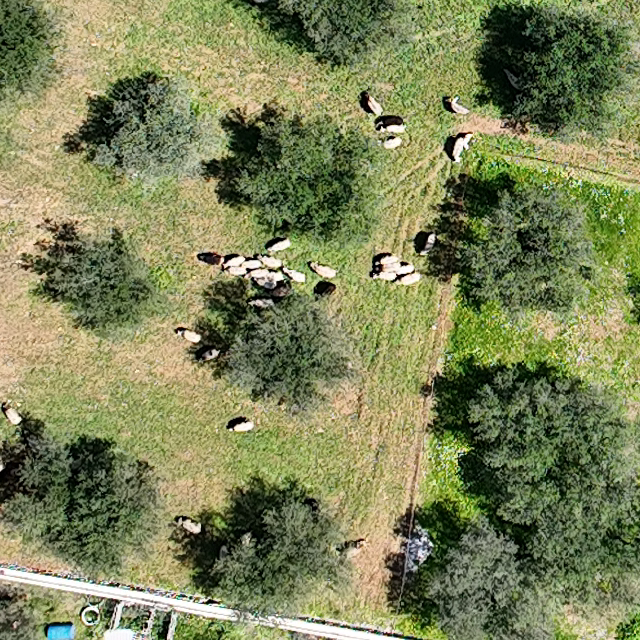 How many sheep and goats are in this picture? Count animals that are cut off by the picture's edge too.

36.